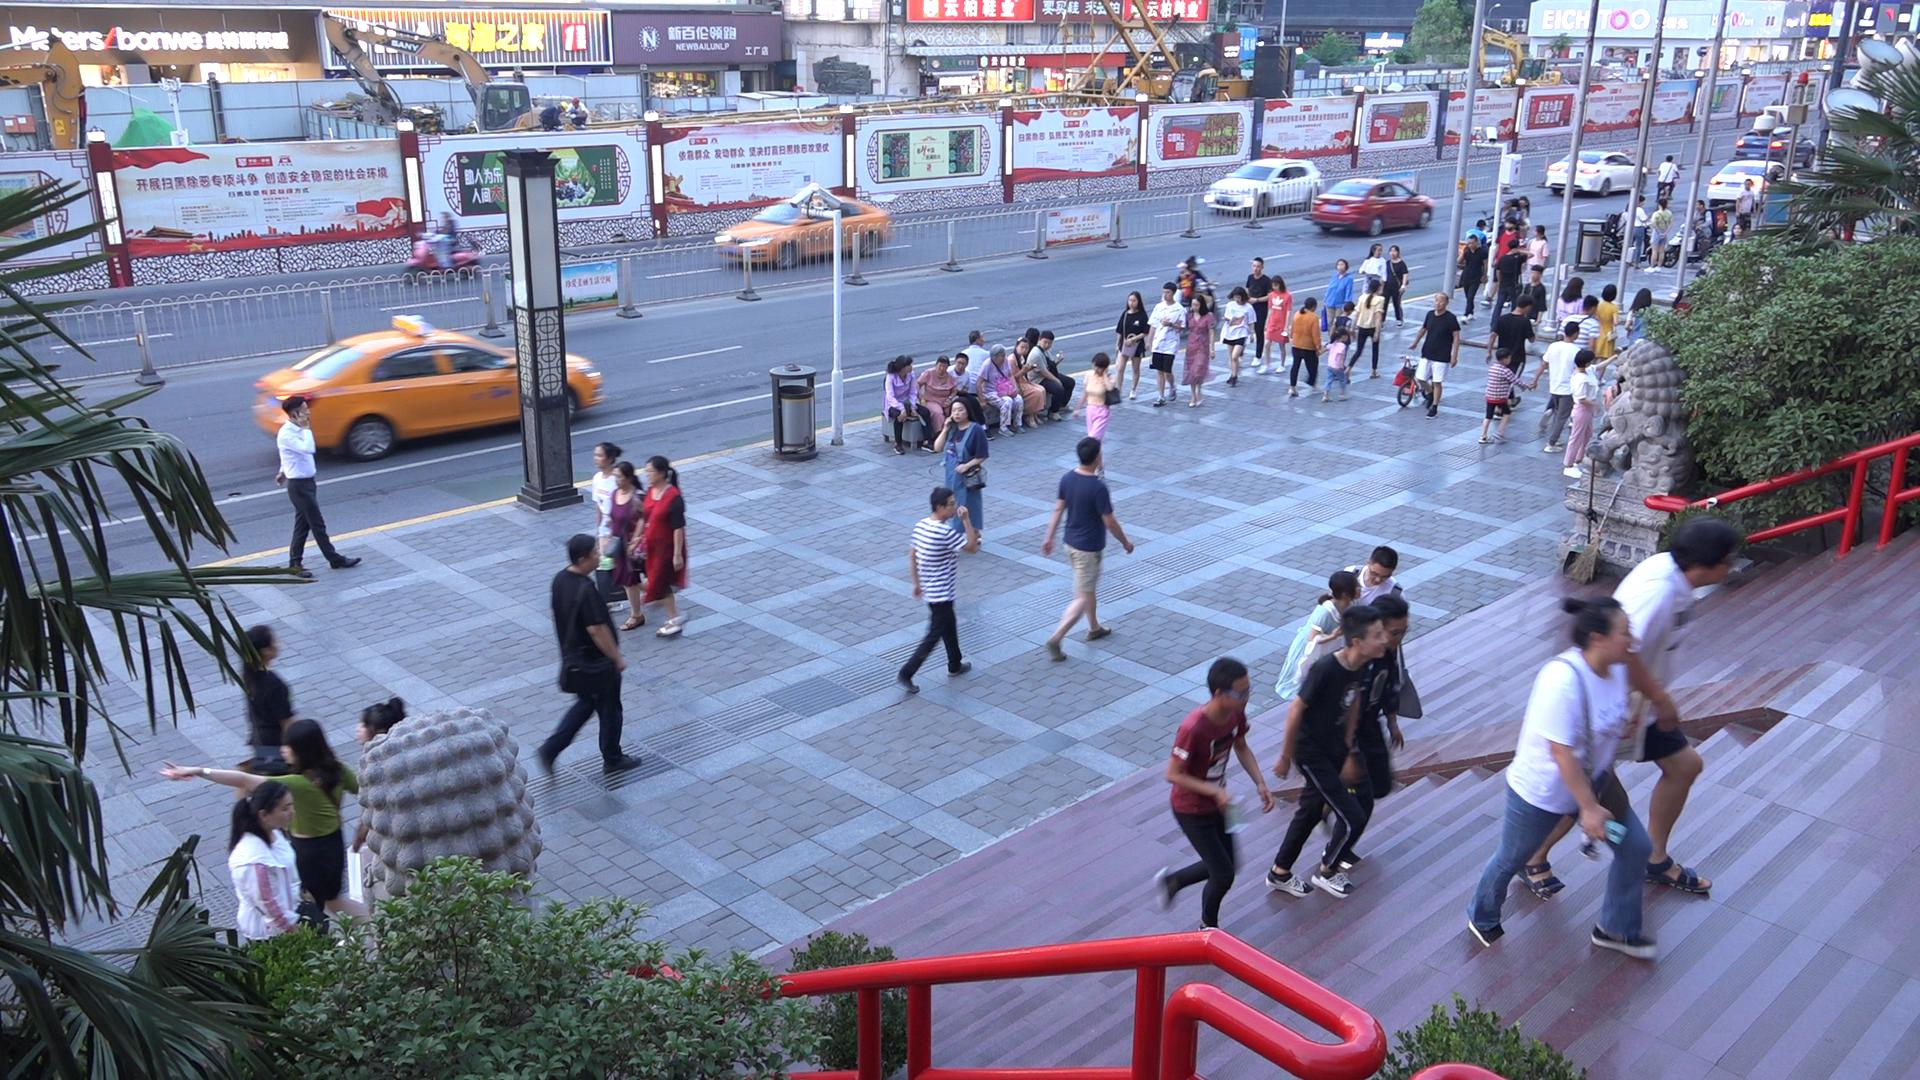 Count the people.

70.